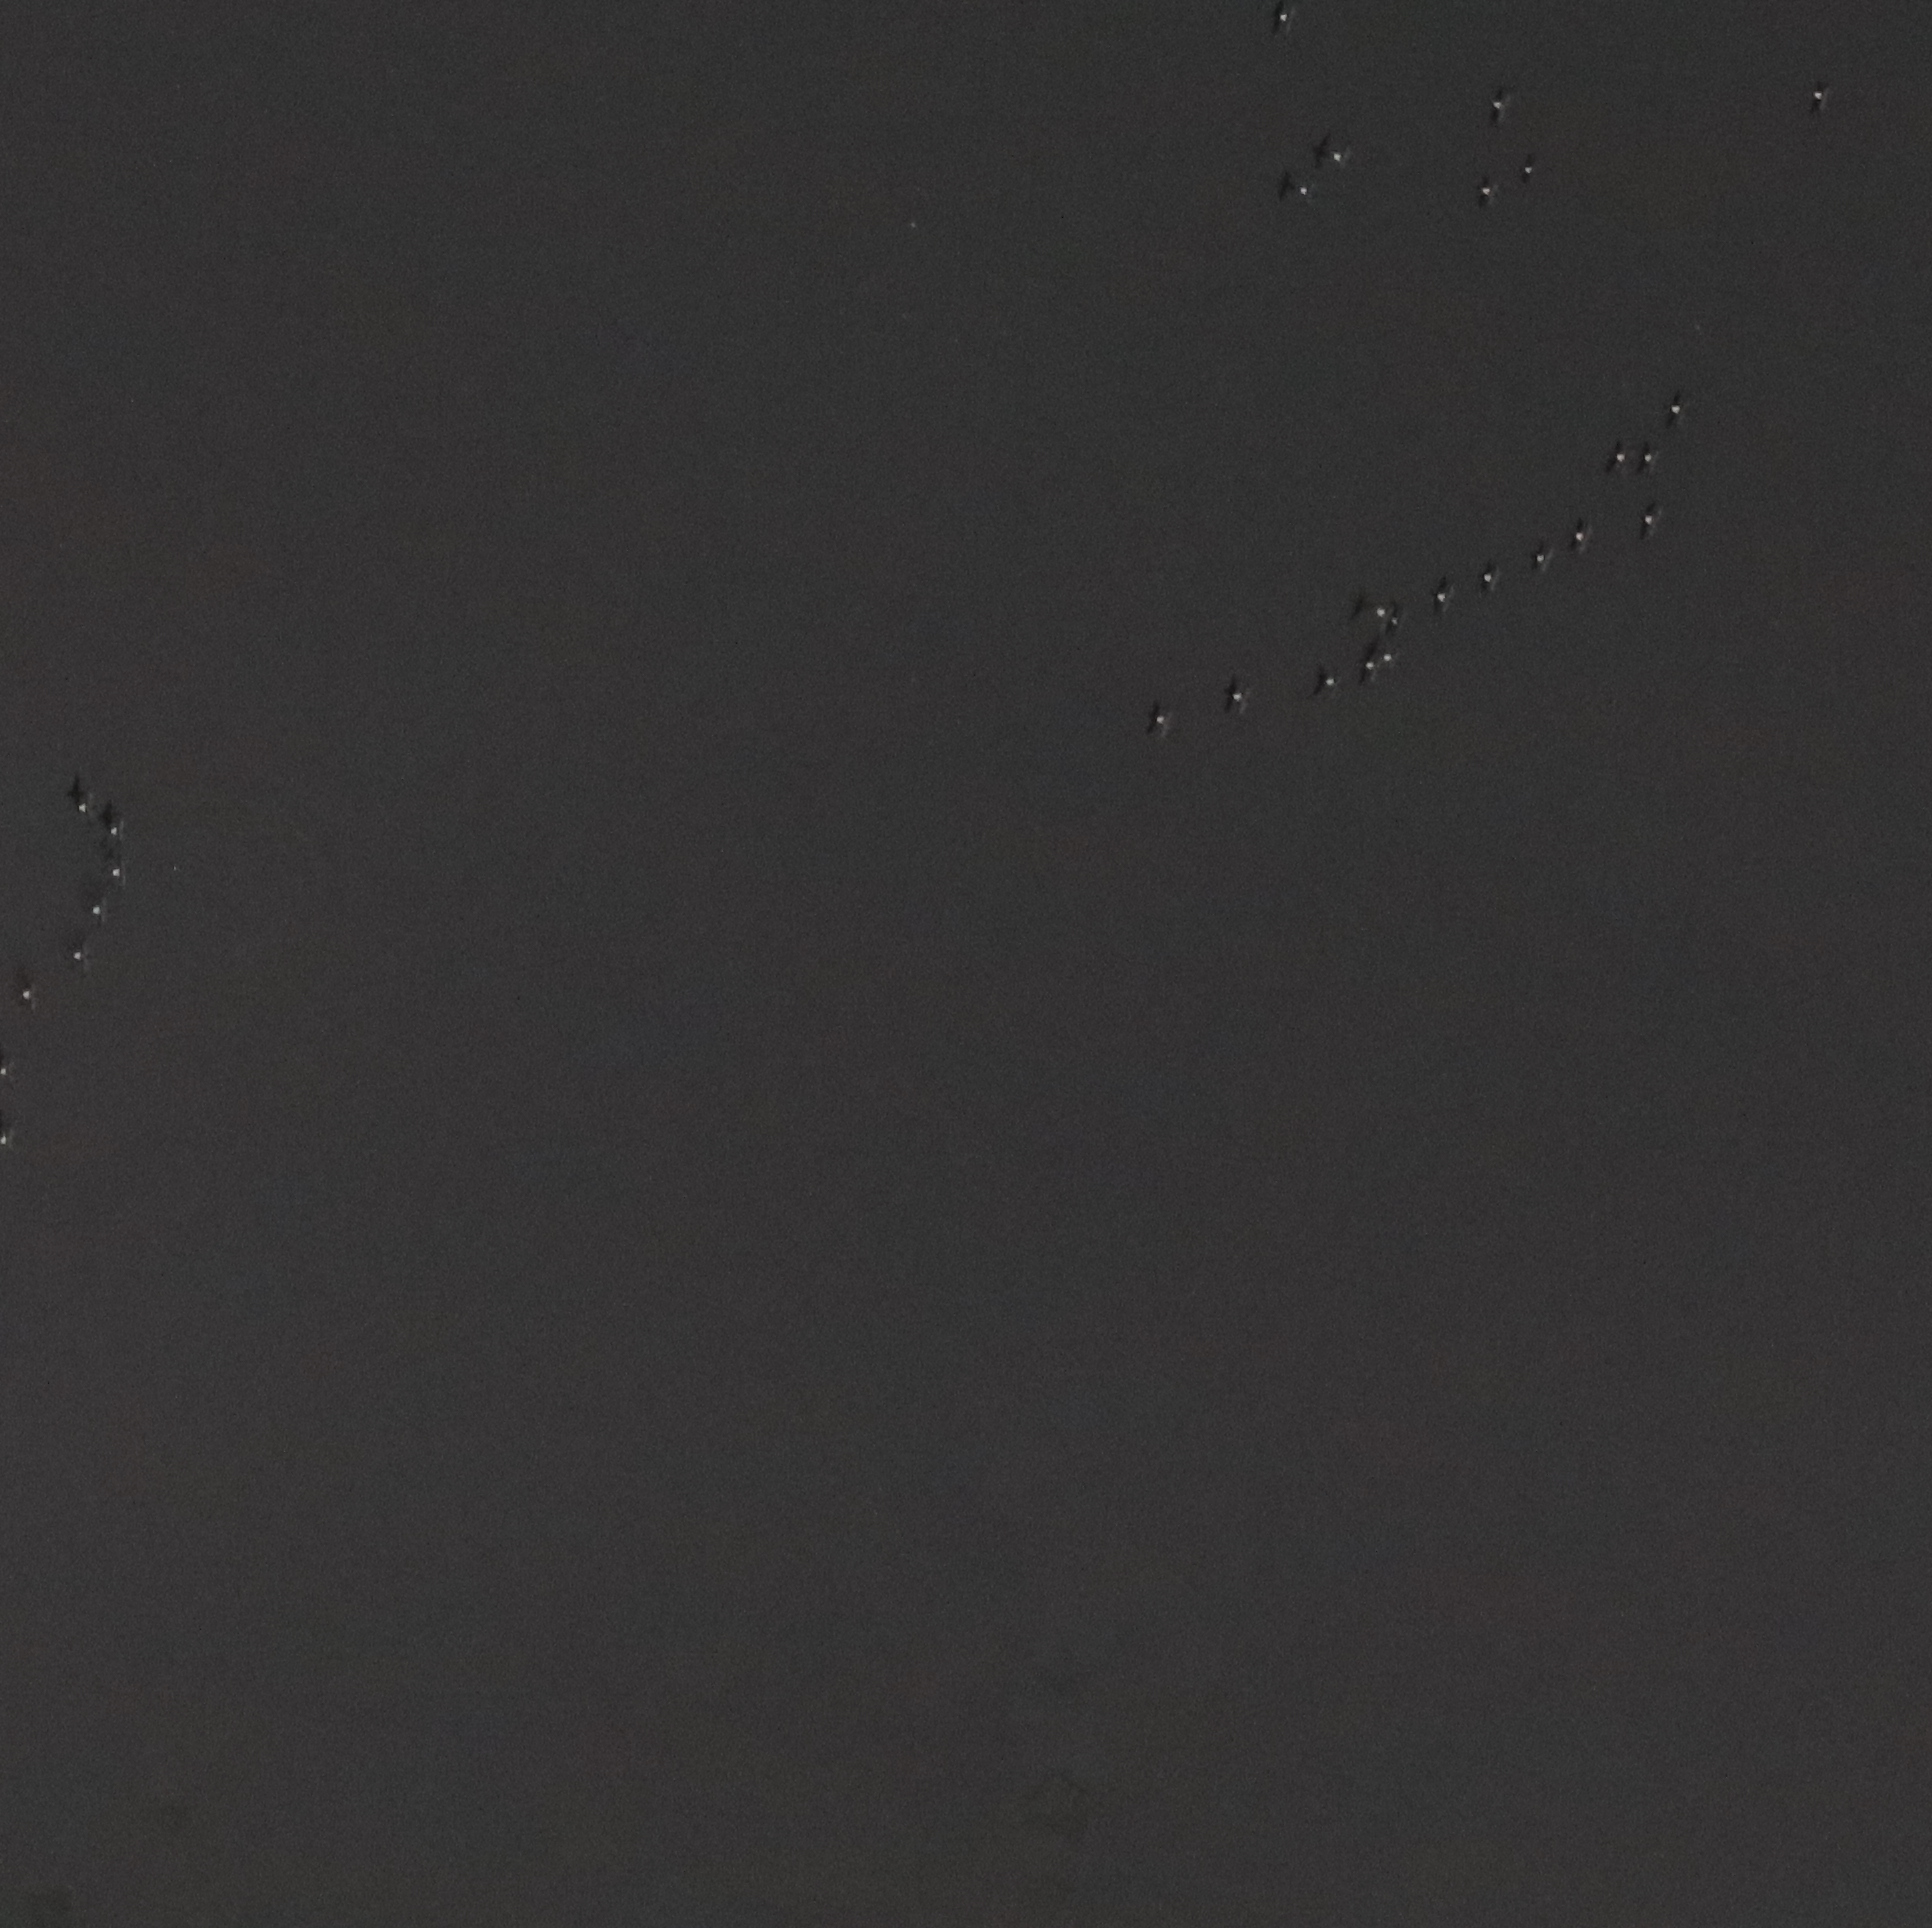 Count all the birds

30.